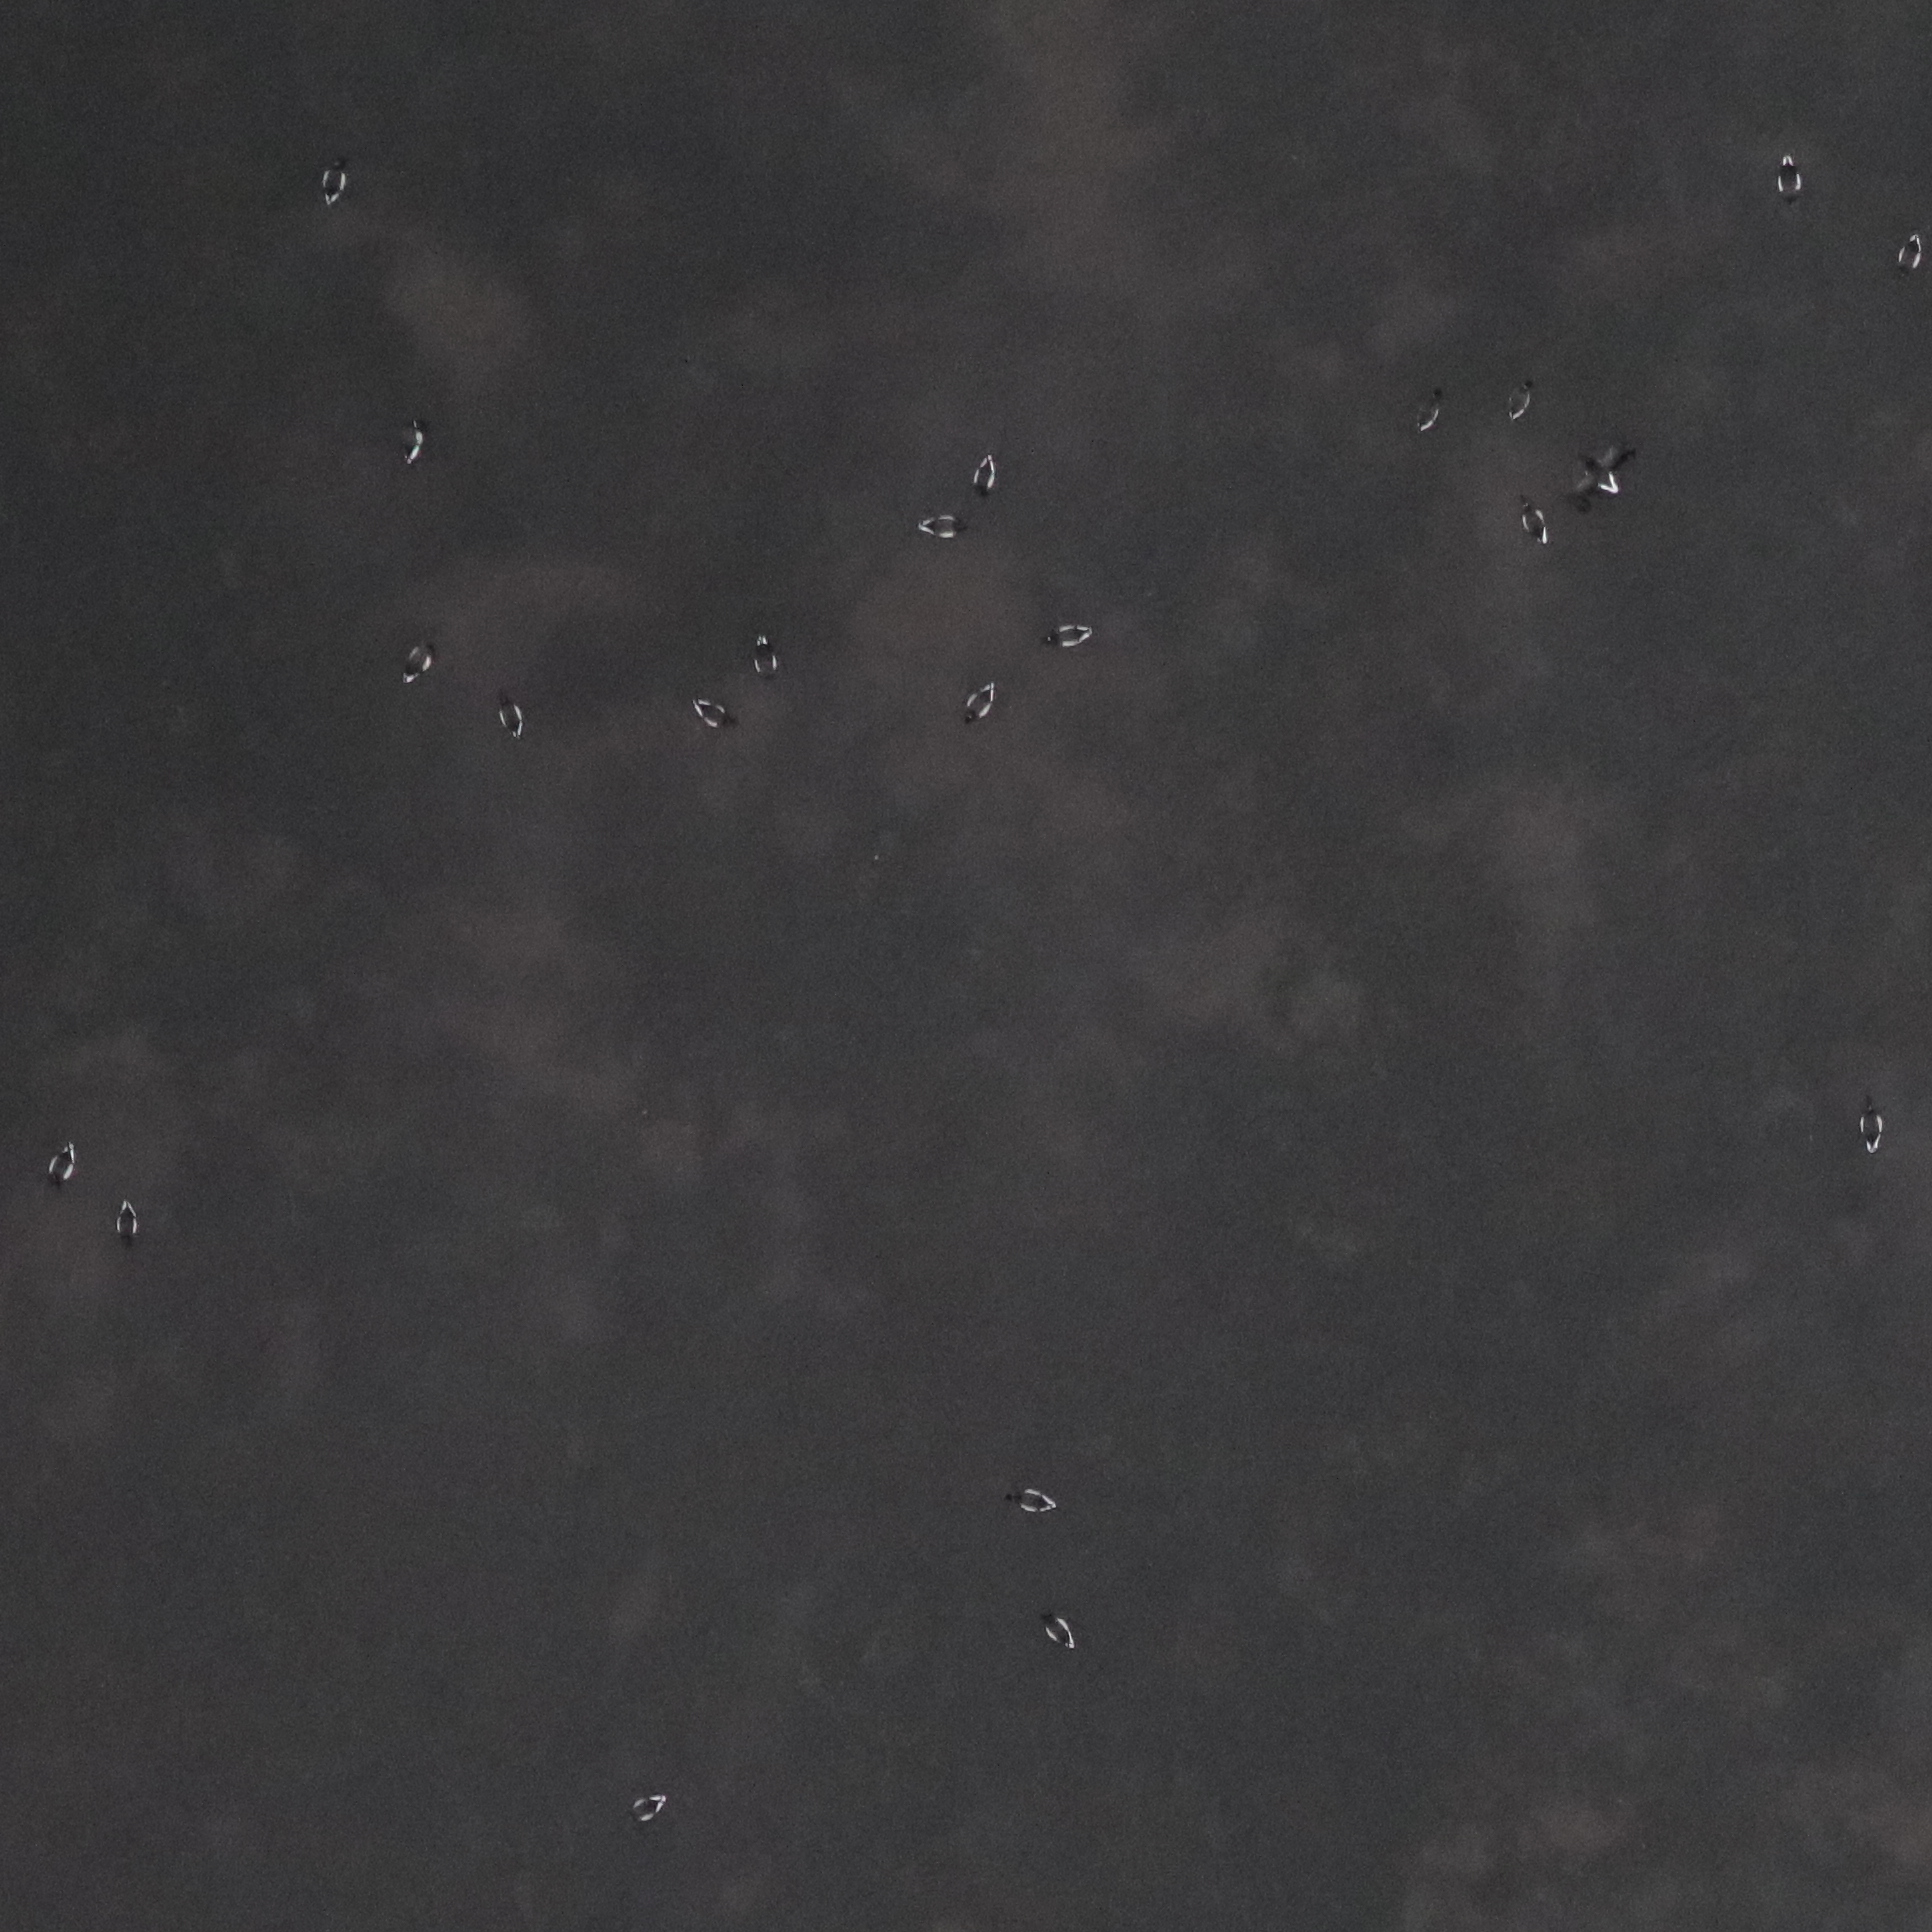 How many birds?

22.